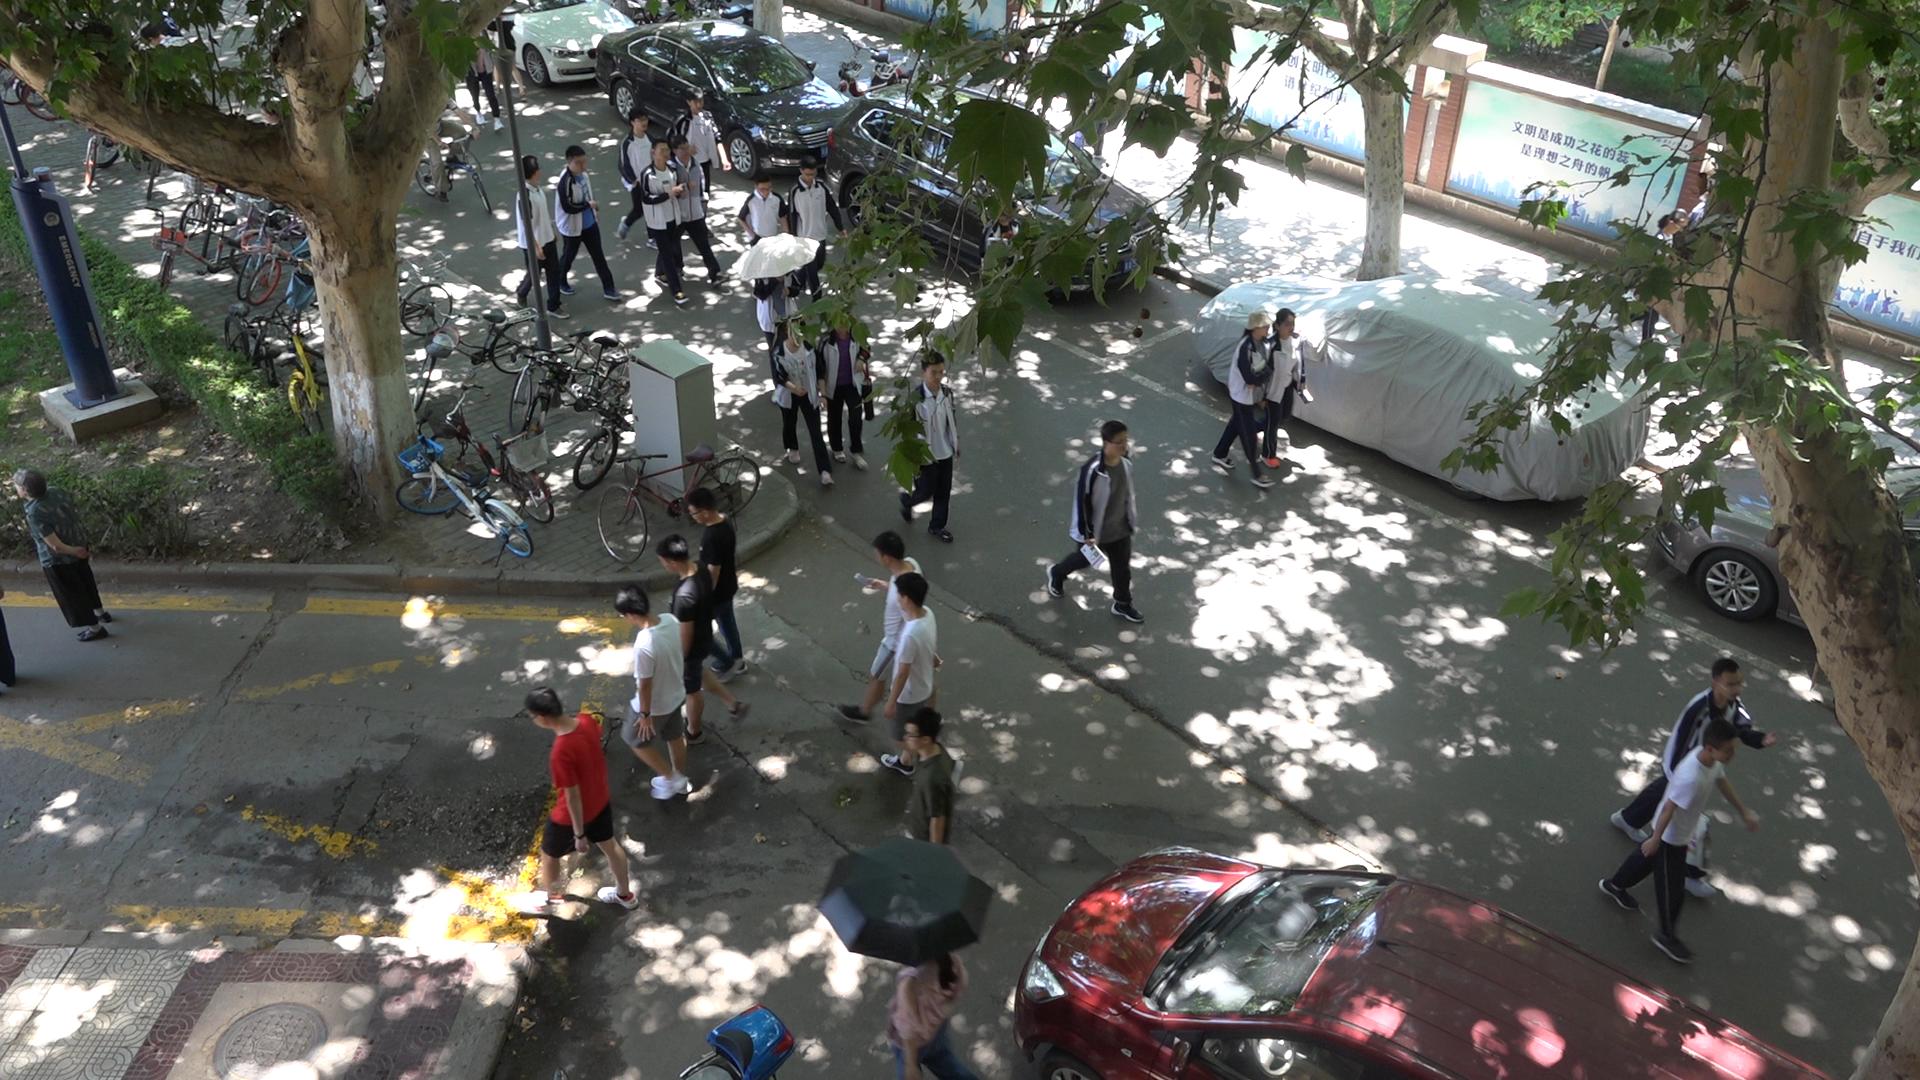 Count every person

25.